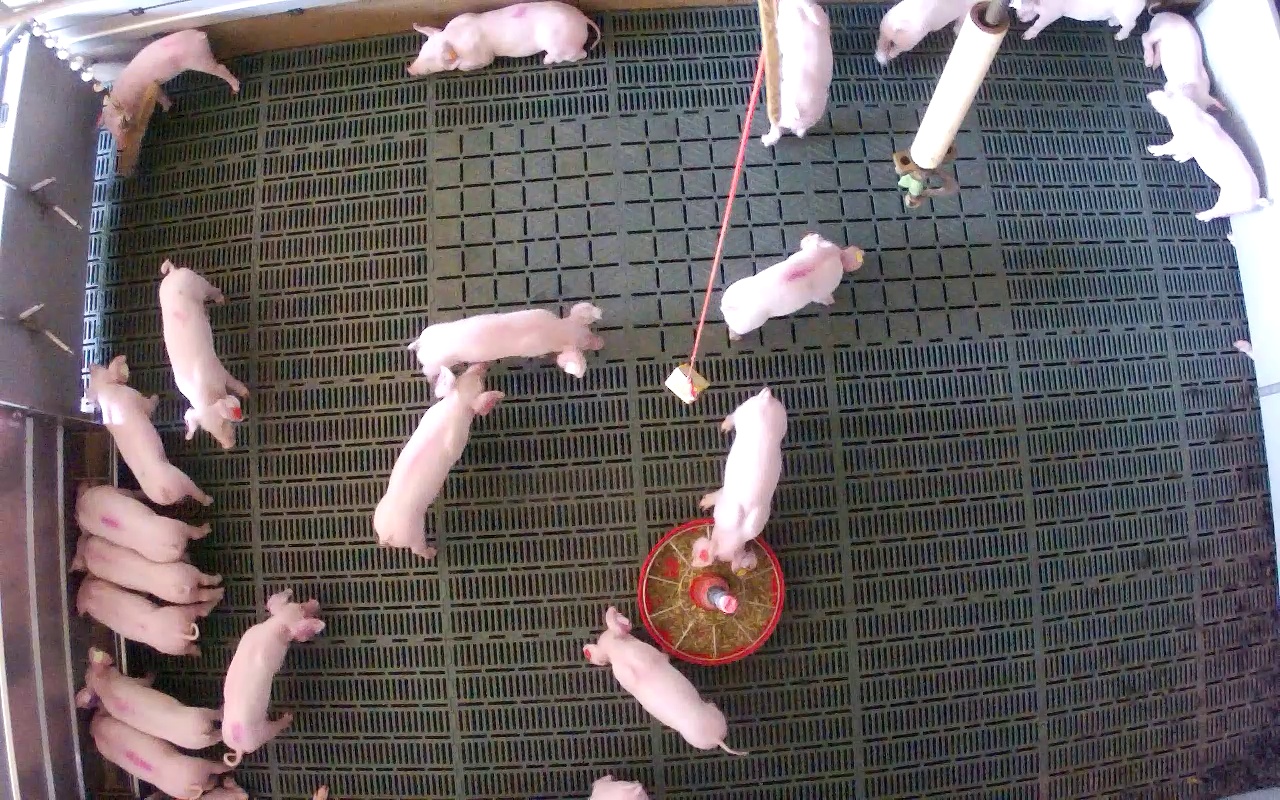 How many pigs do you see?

21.